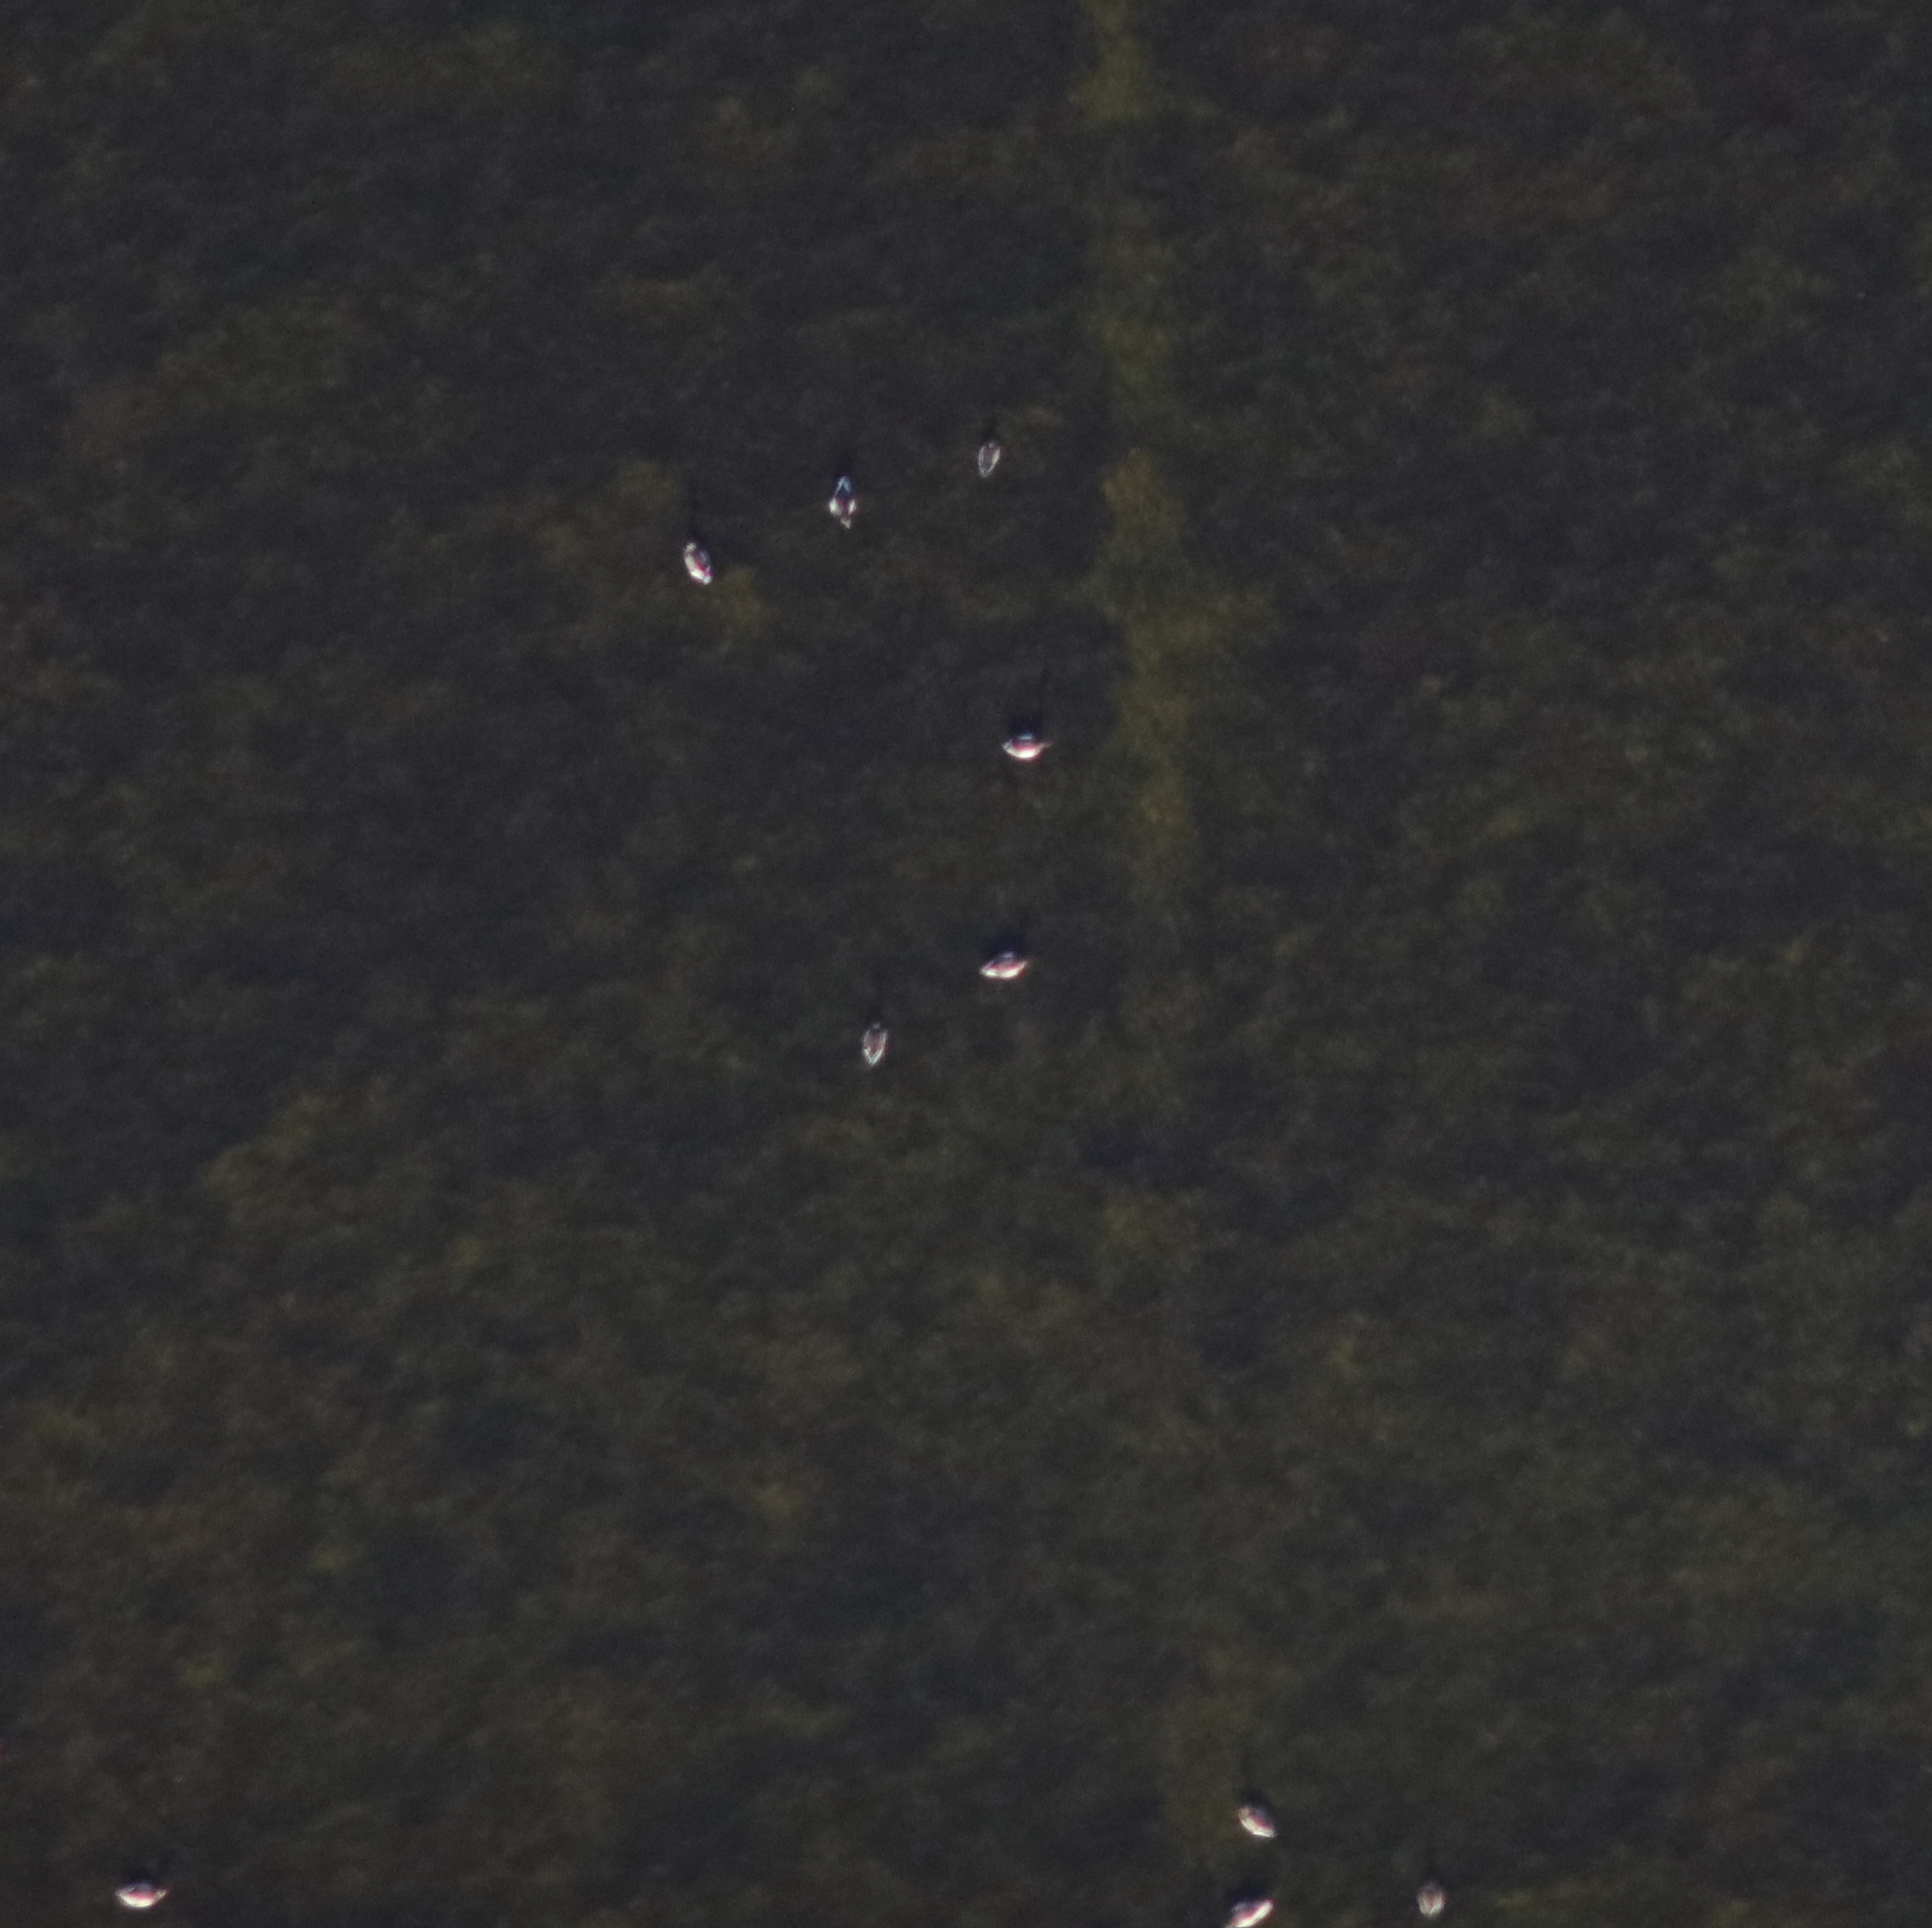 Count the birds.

10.